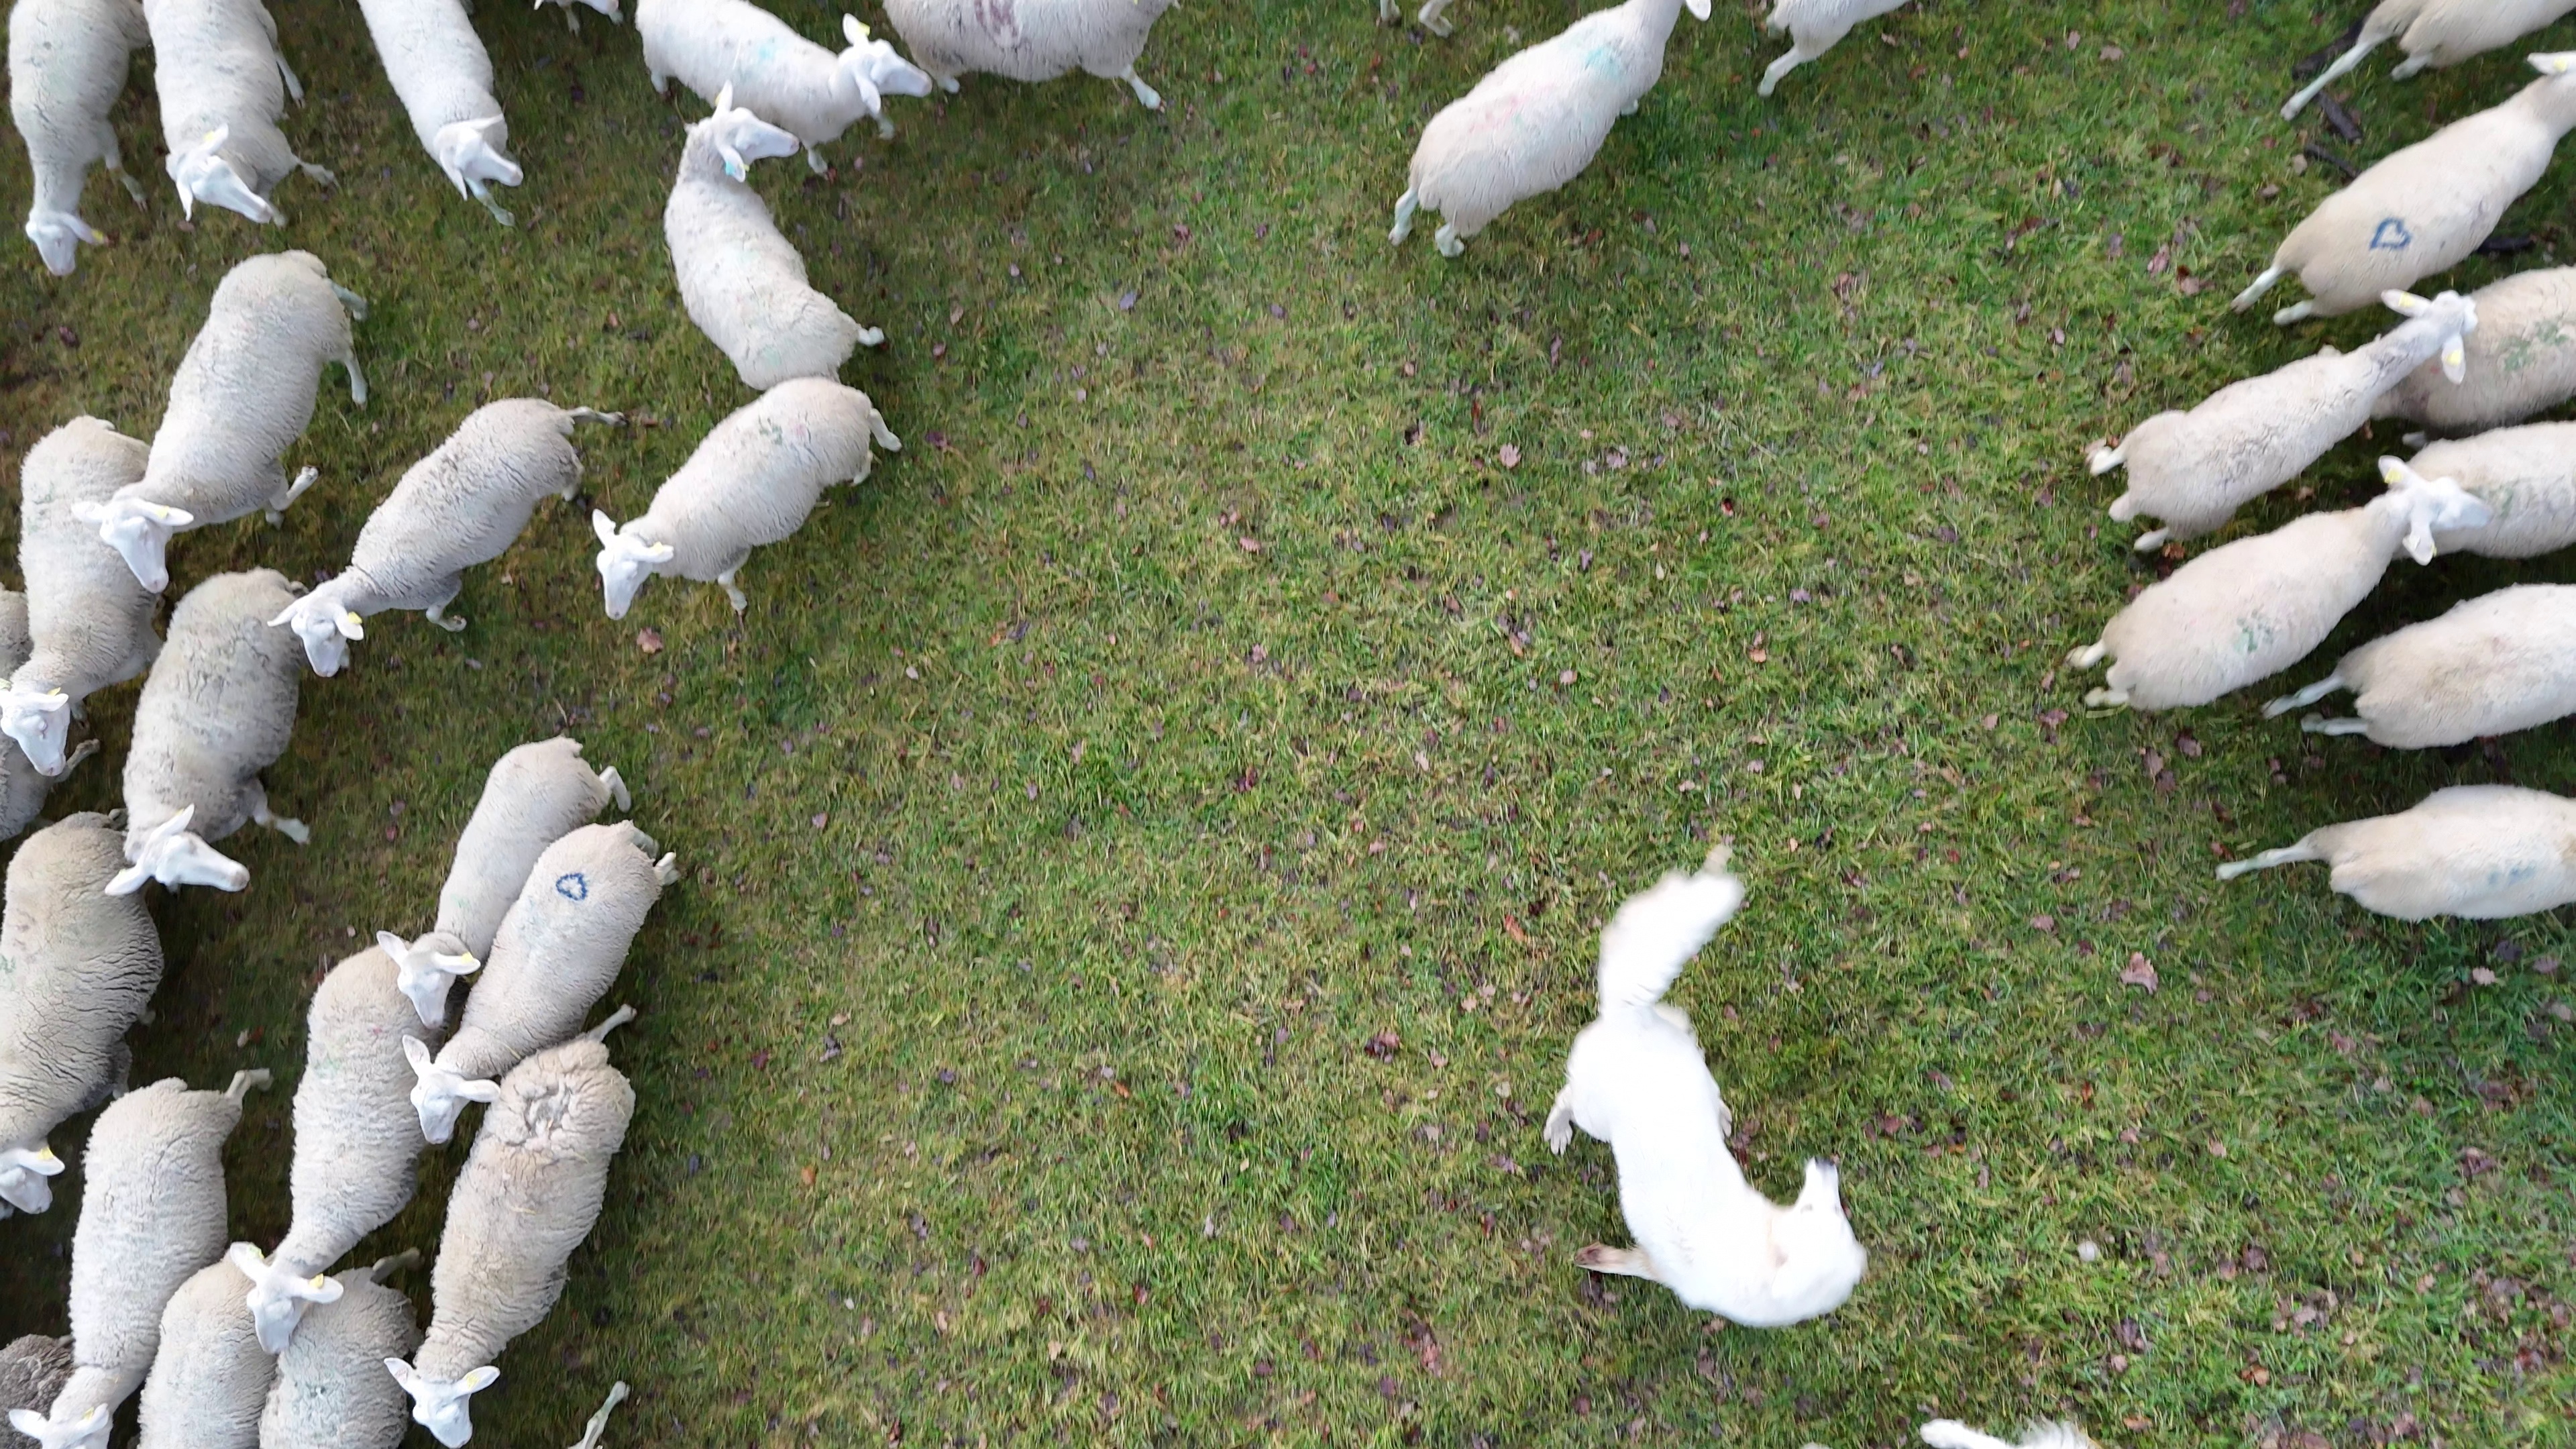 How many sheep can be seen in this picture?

29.